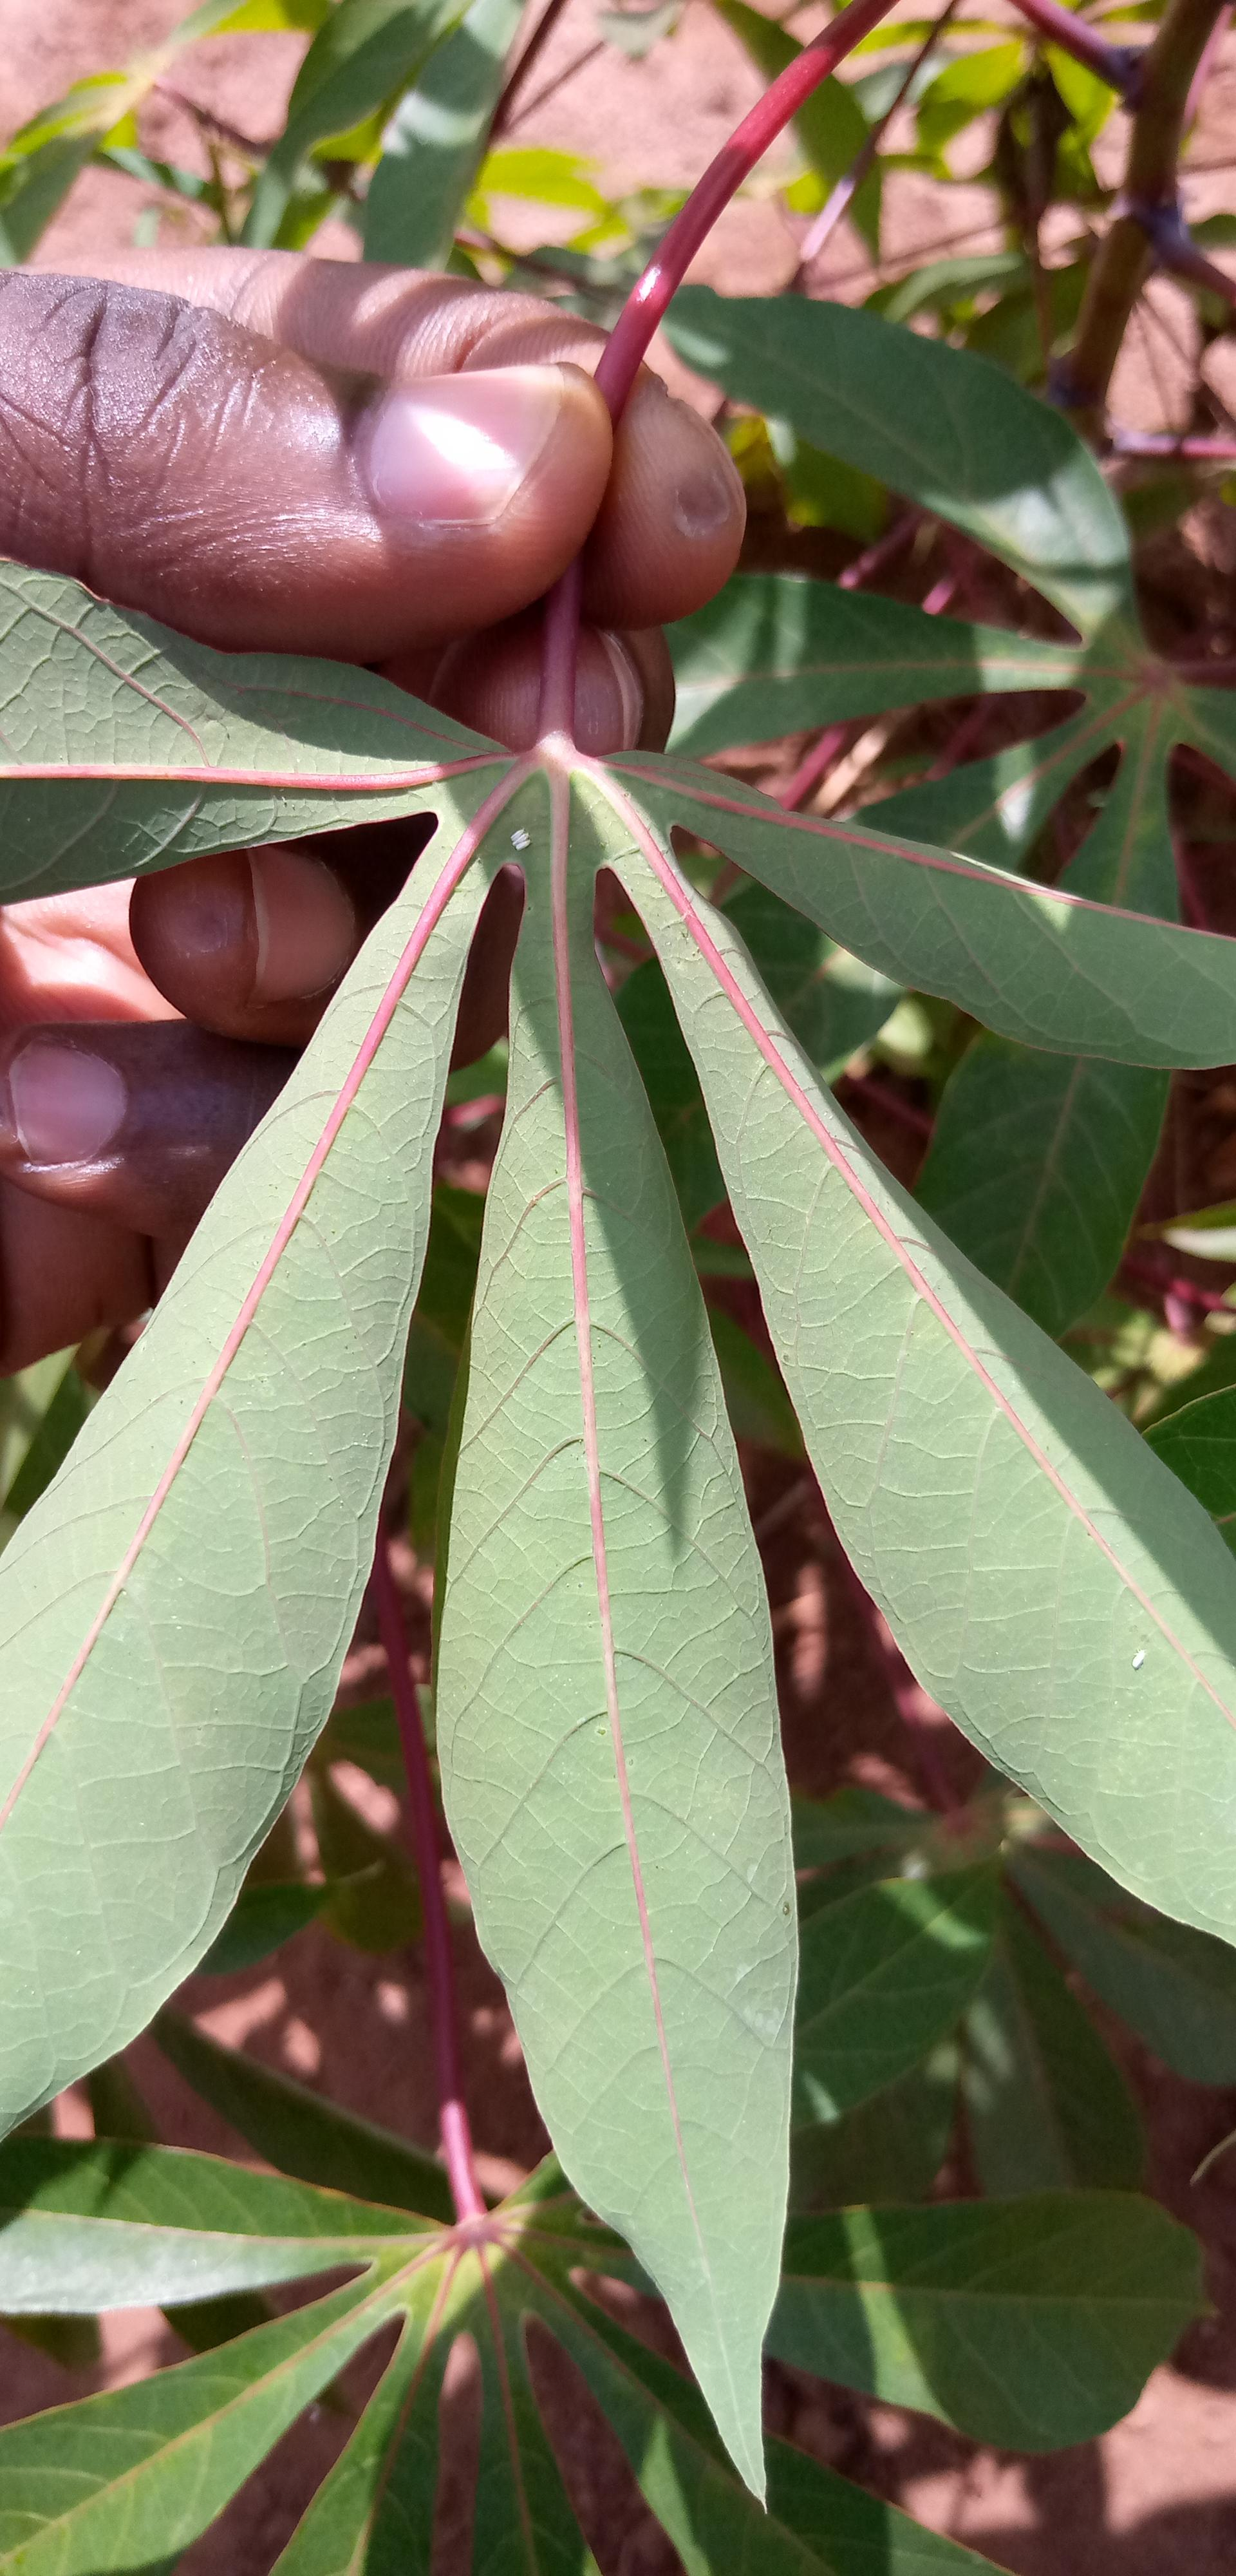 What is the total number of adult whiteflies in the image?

4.